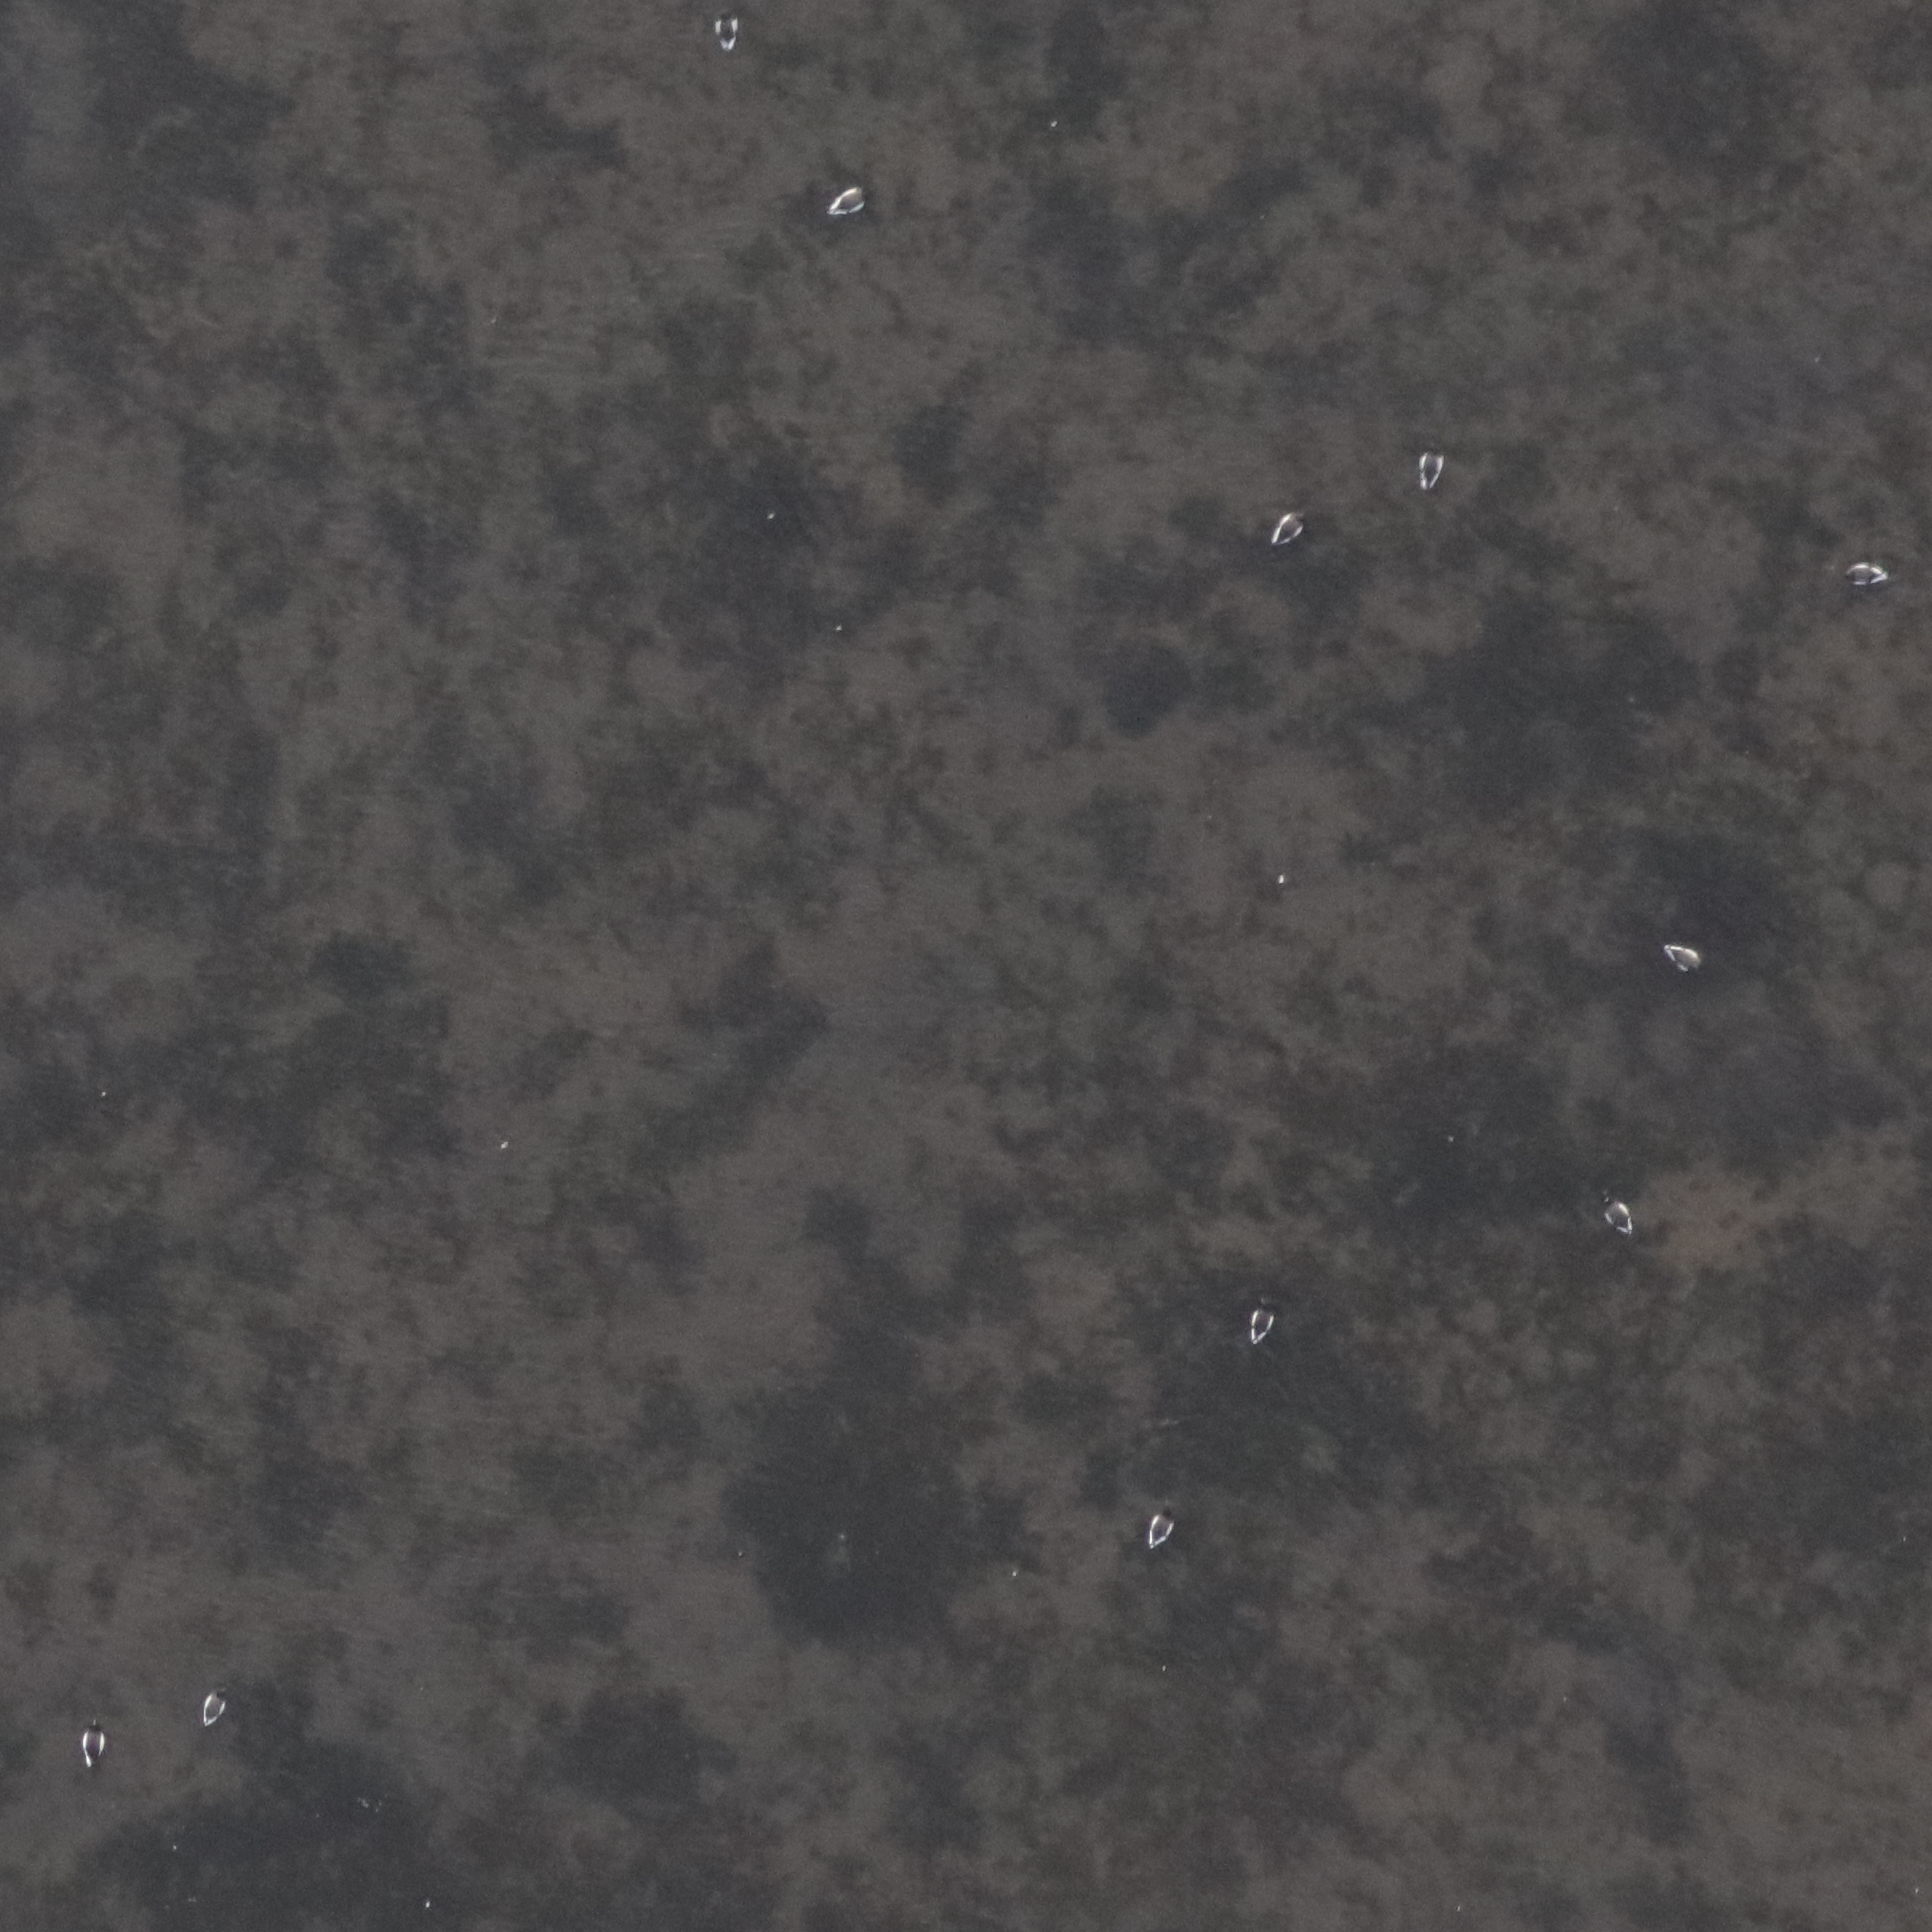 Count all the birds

11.